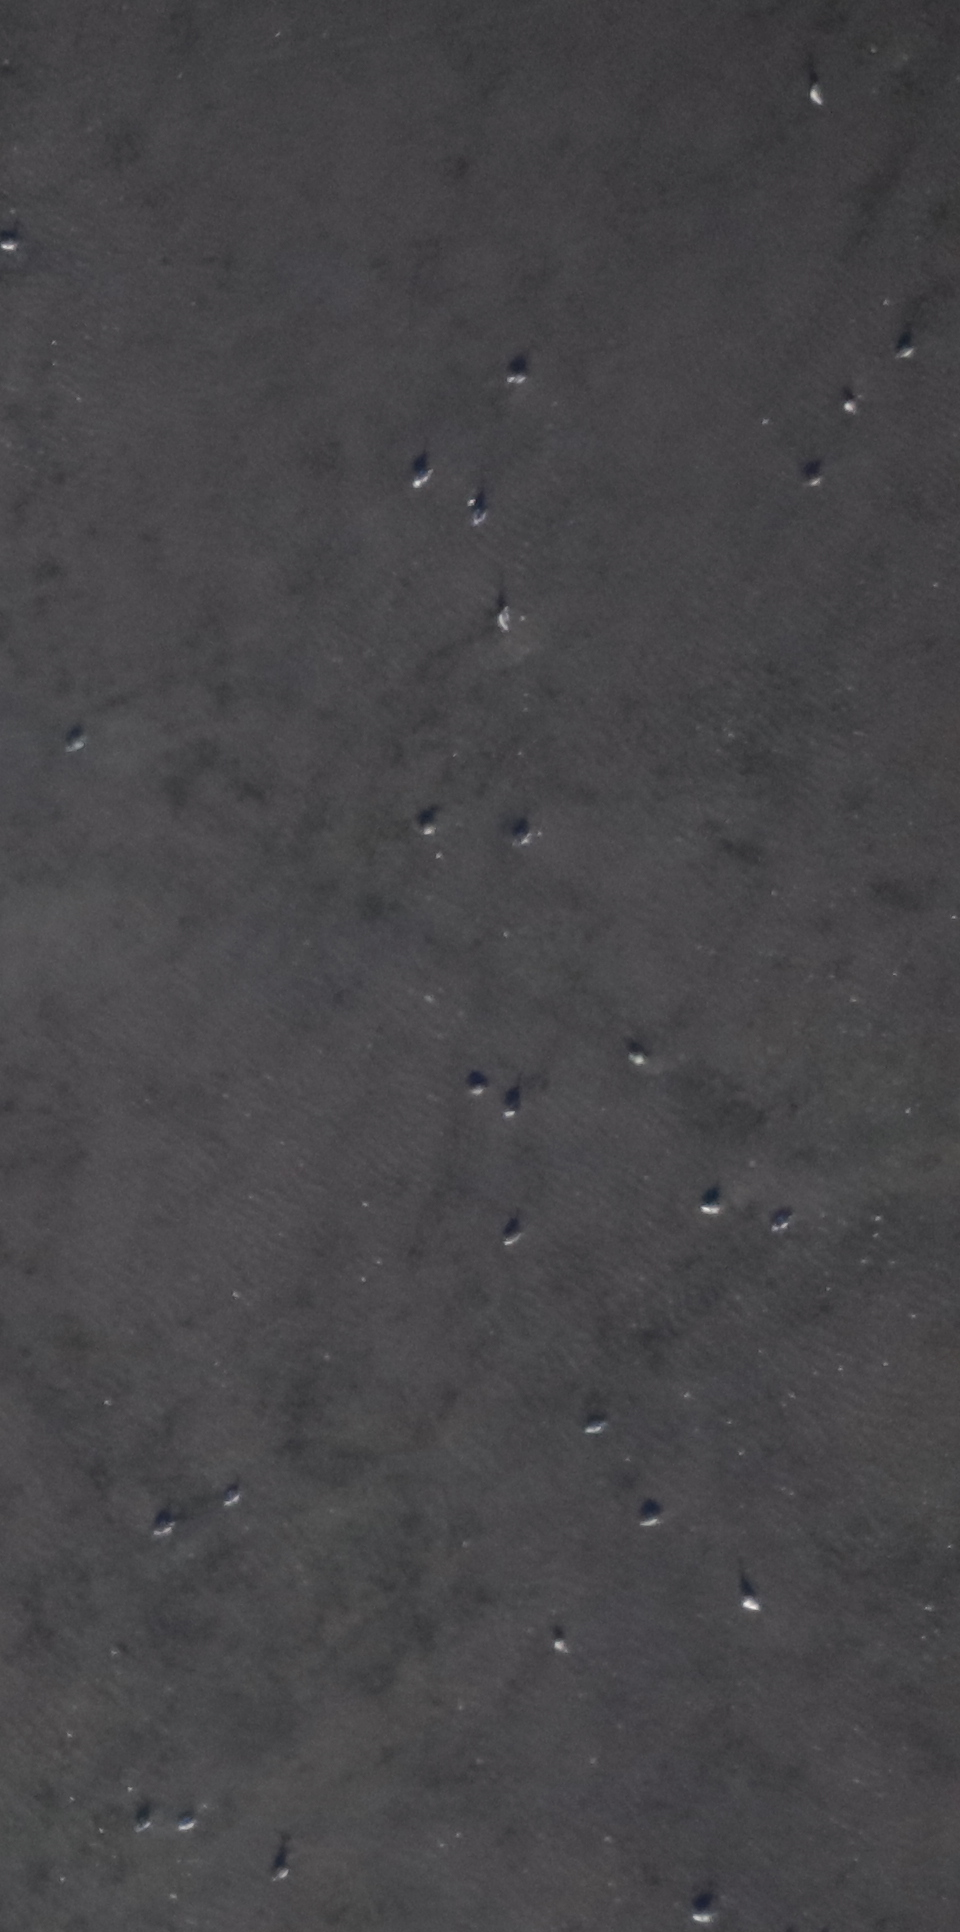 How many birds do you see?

28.